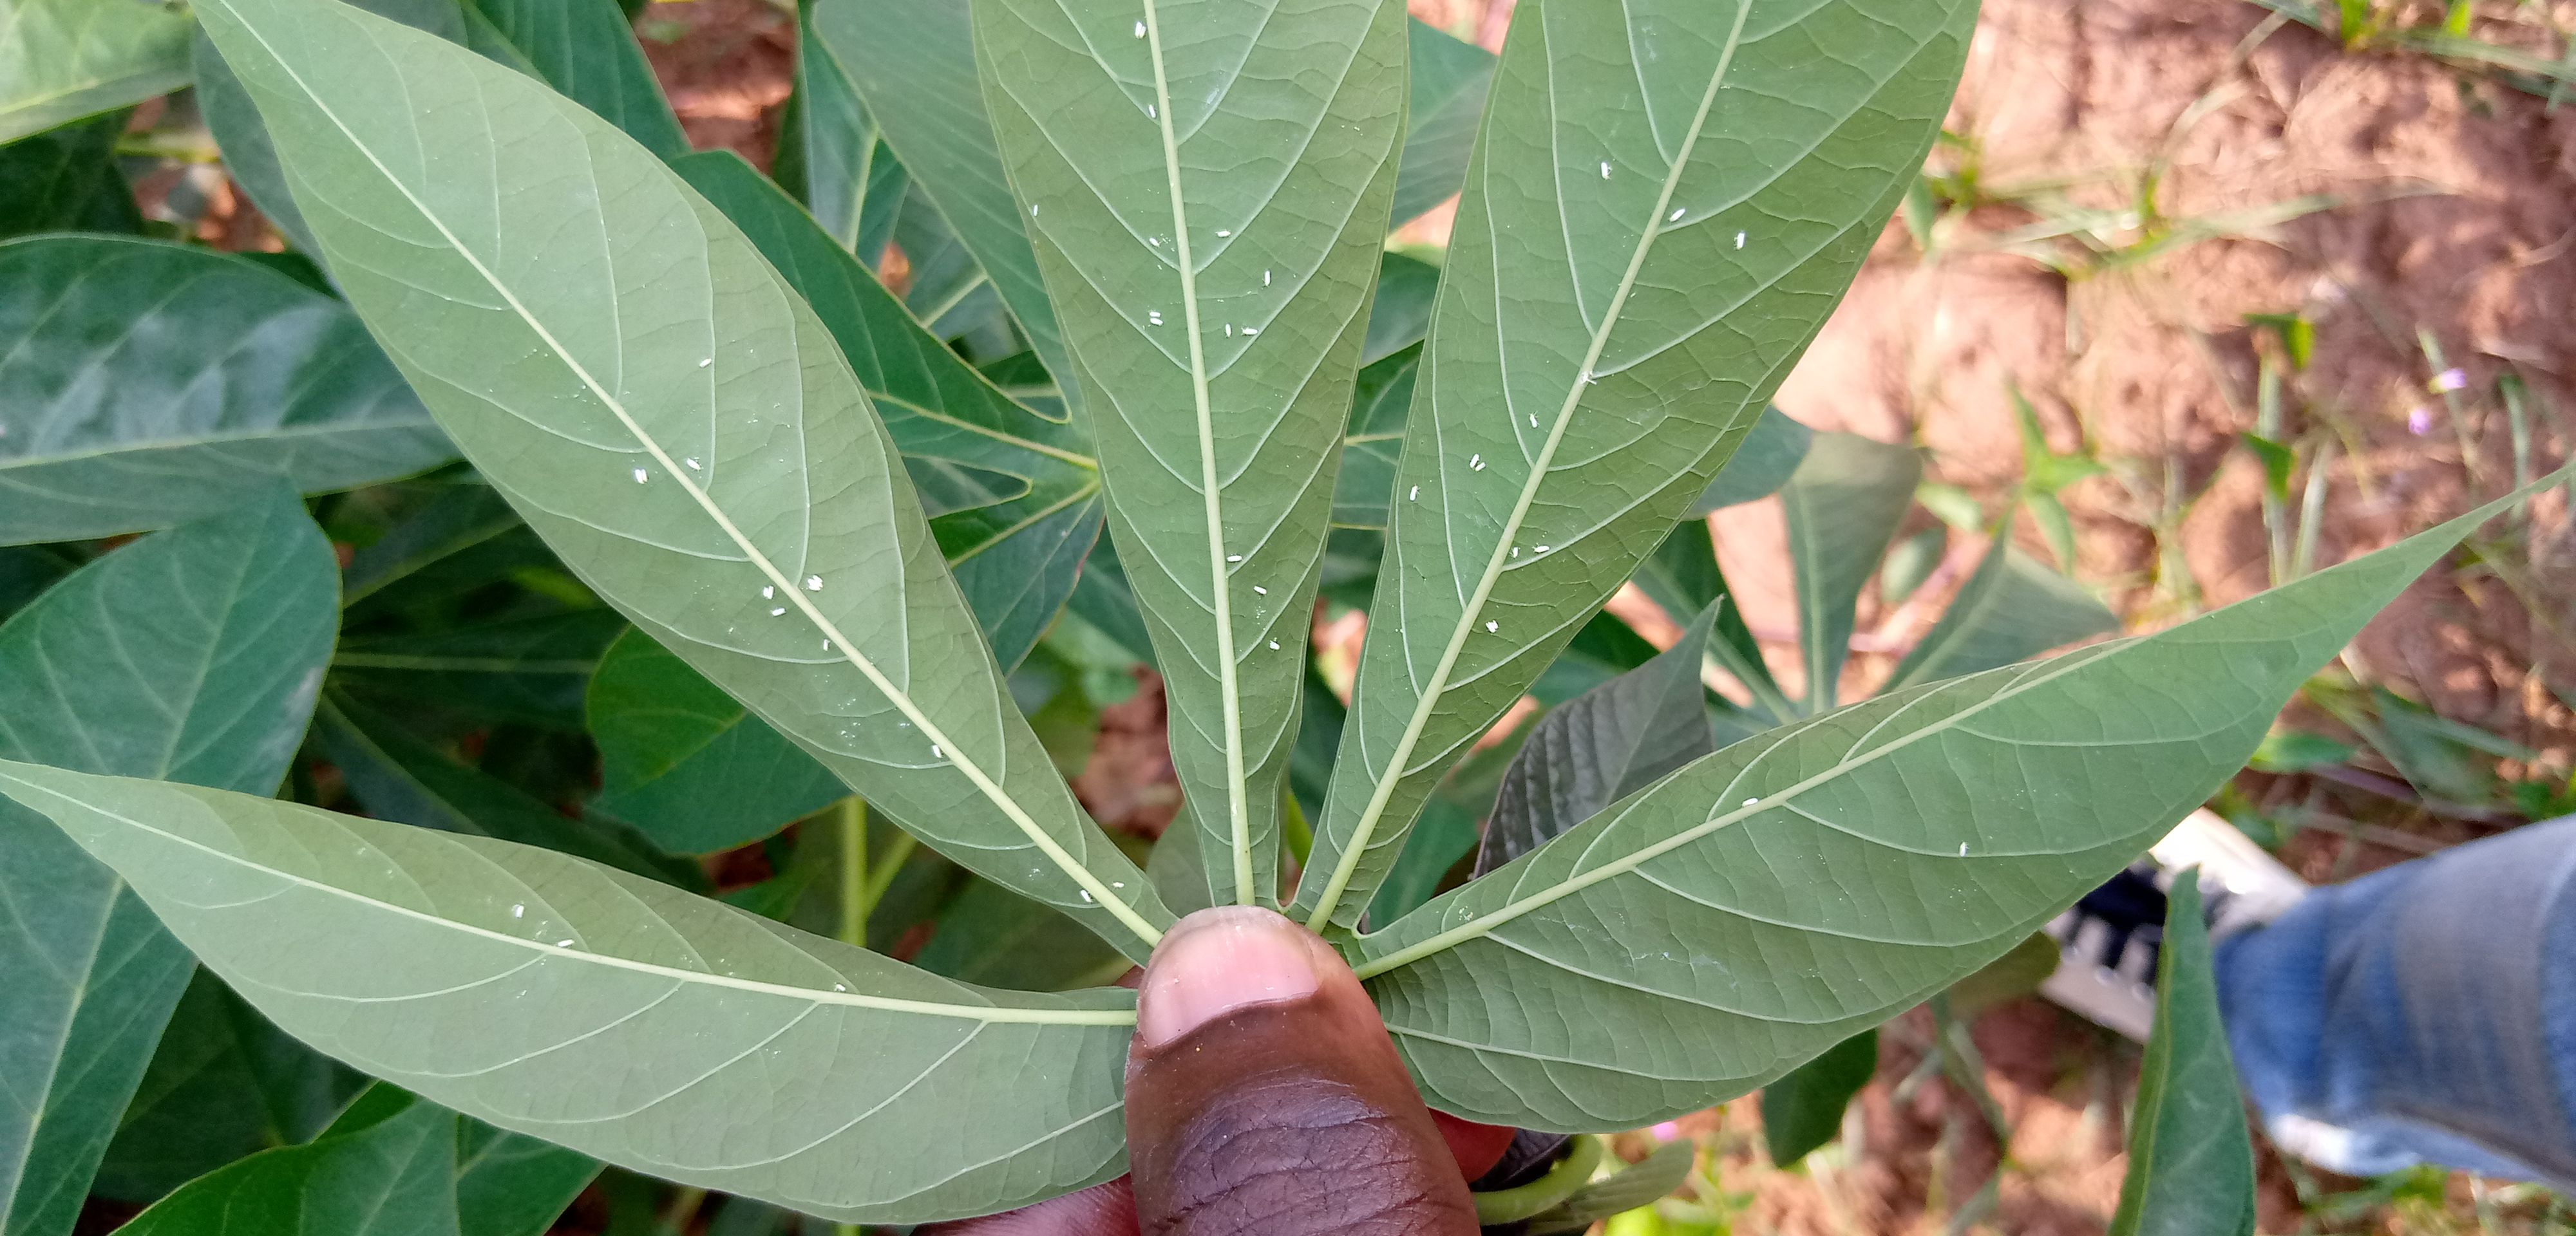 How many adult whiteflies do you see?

36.